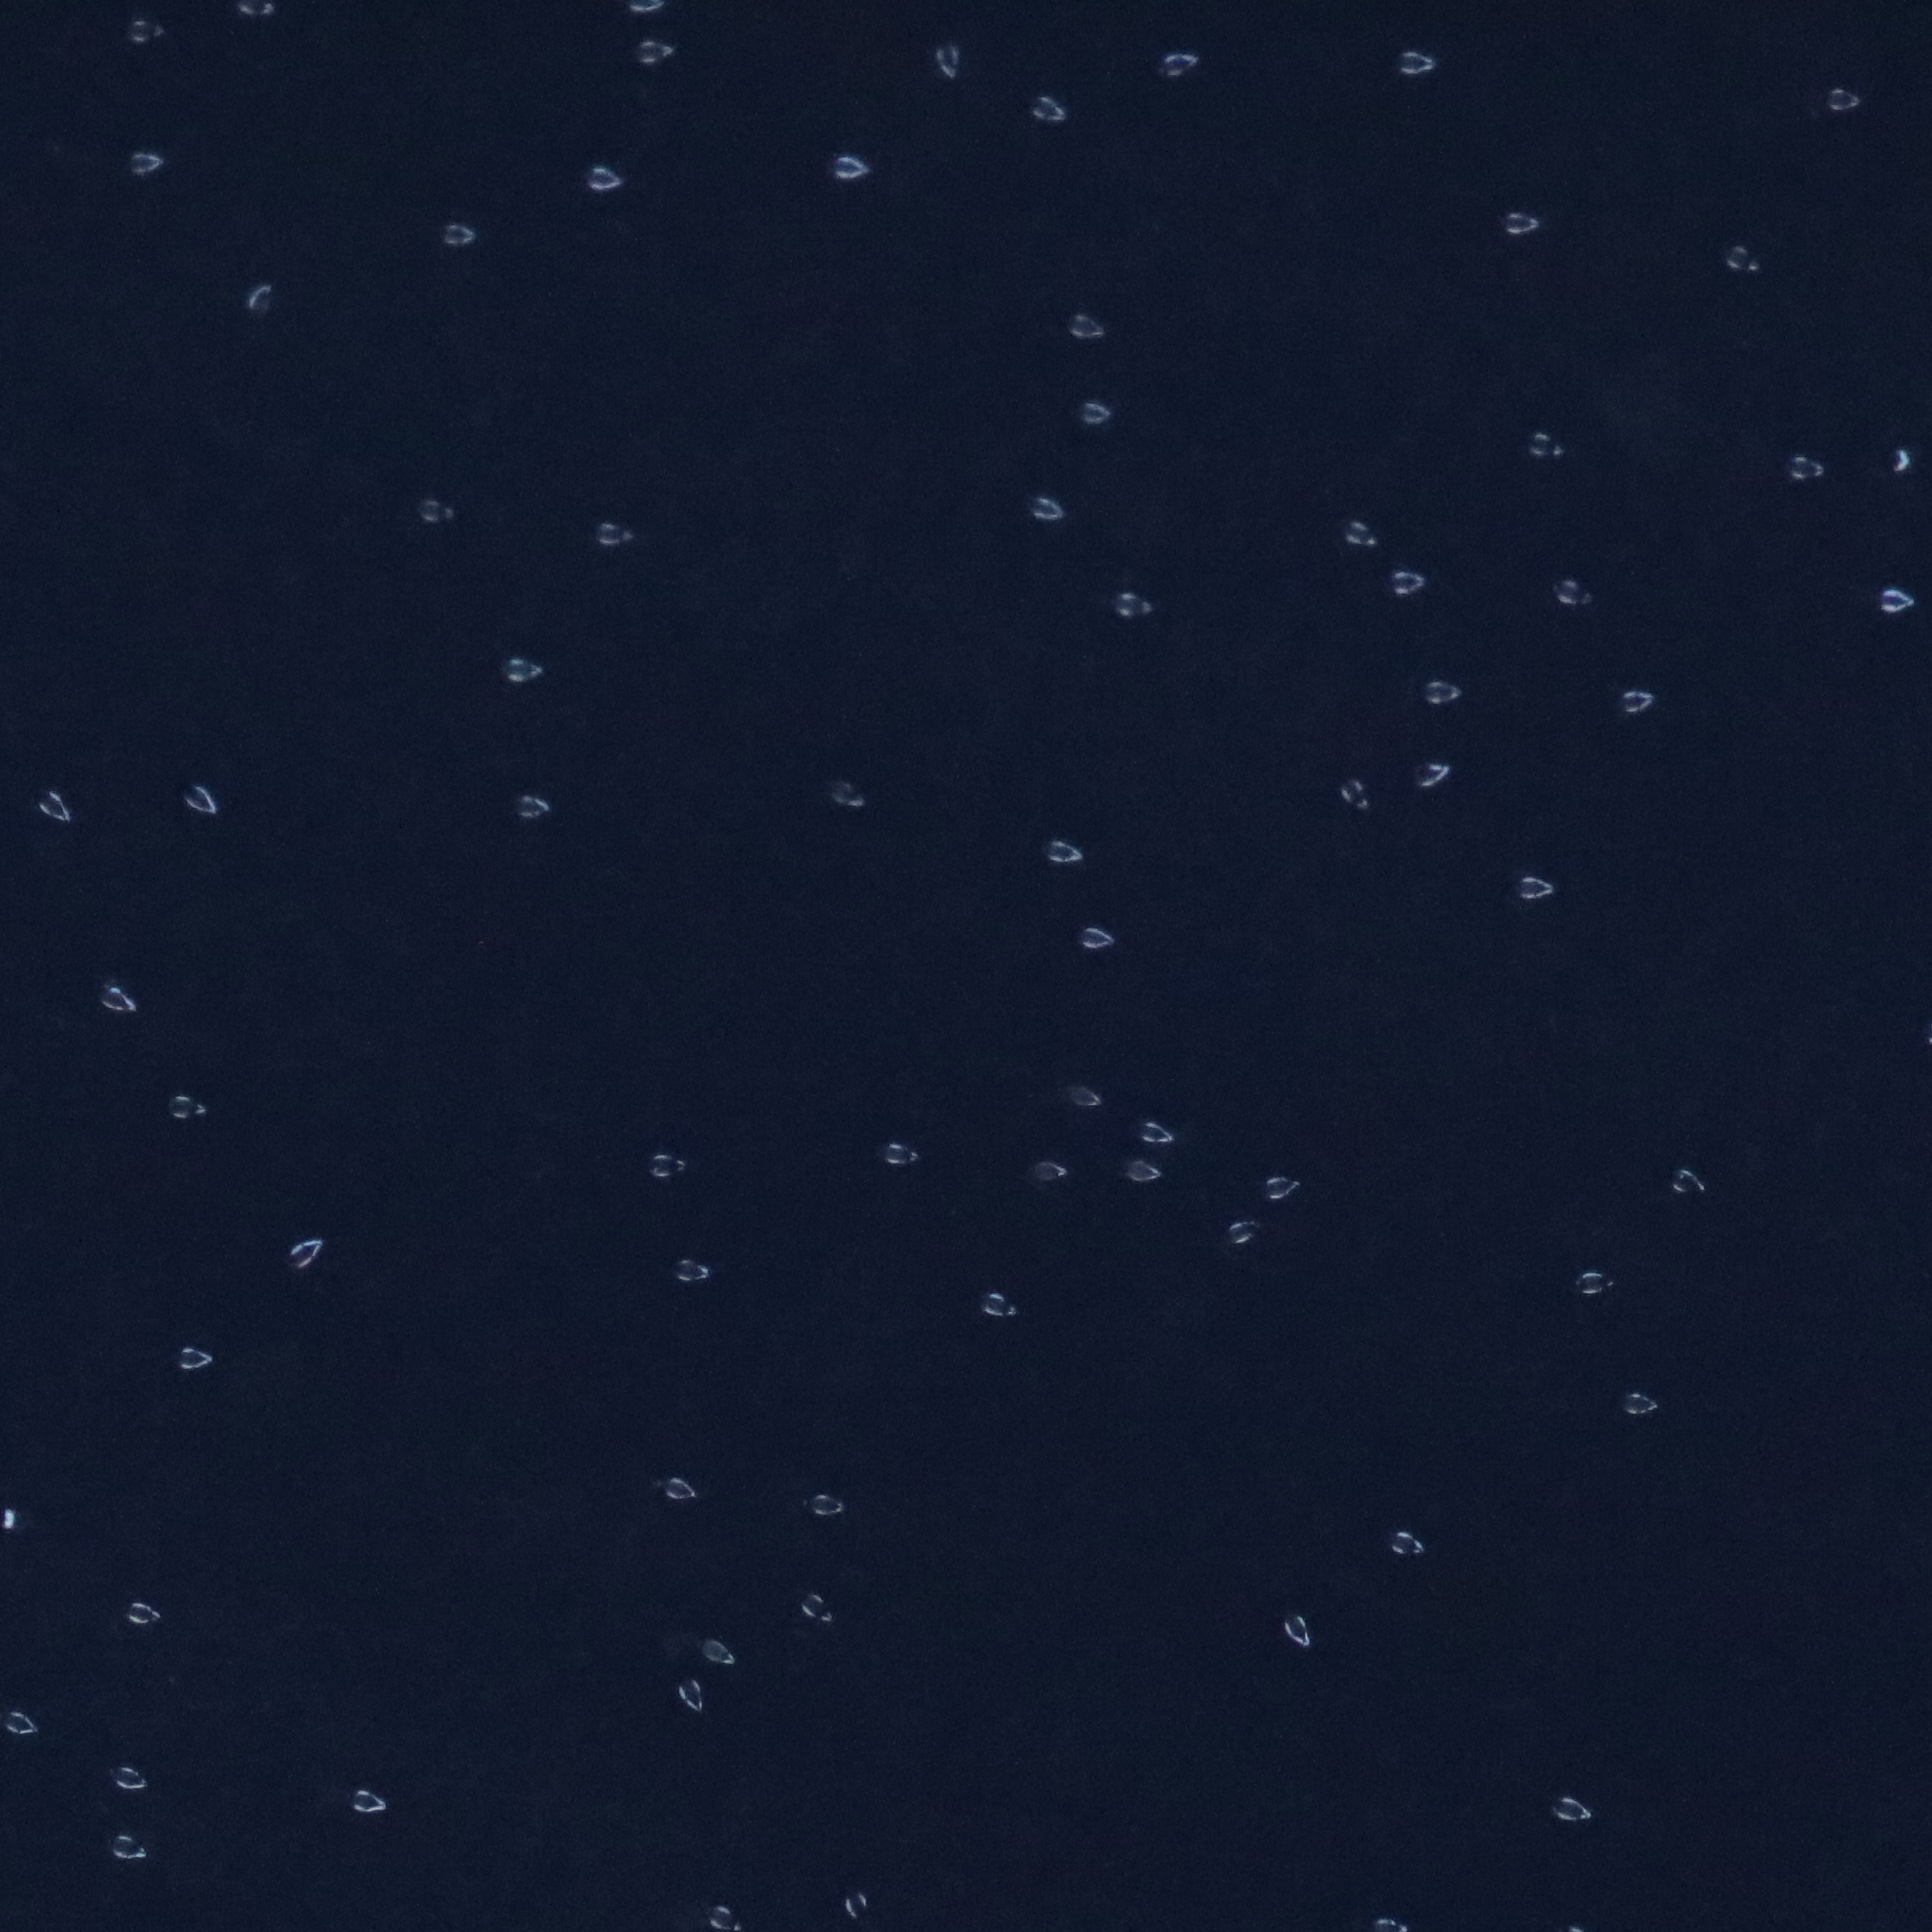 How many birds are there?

74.